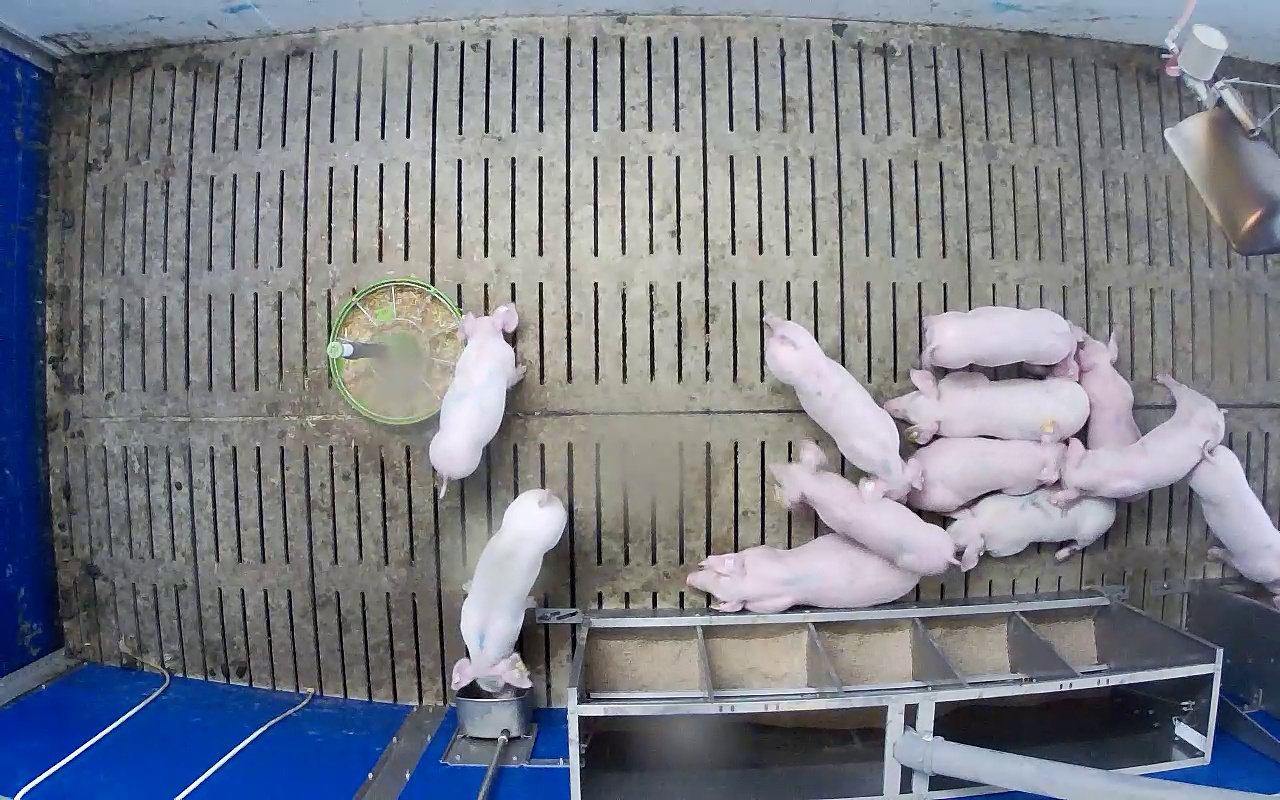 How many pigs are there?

11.